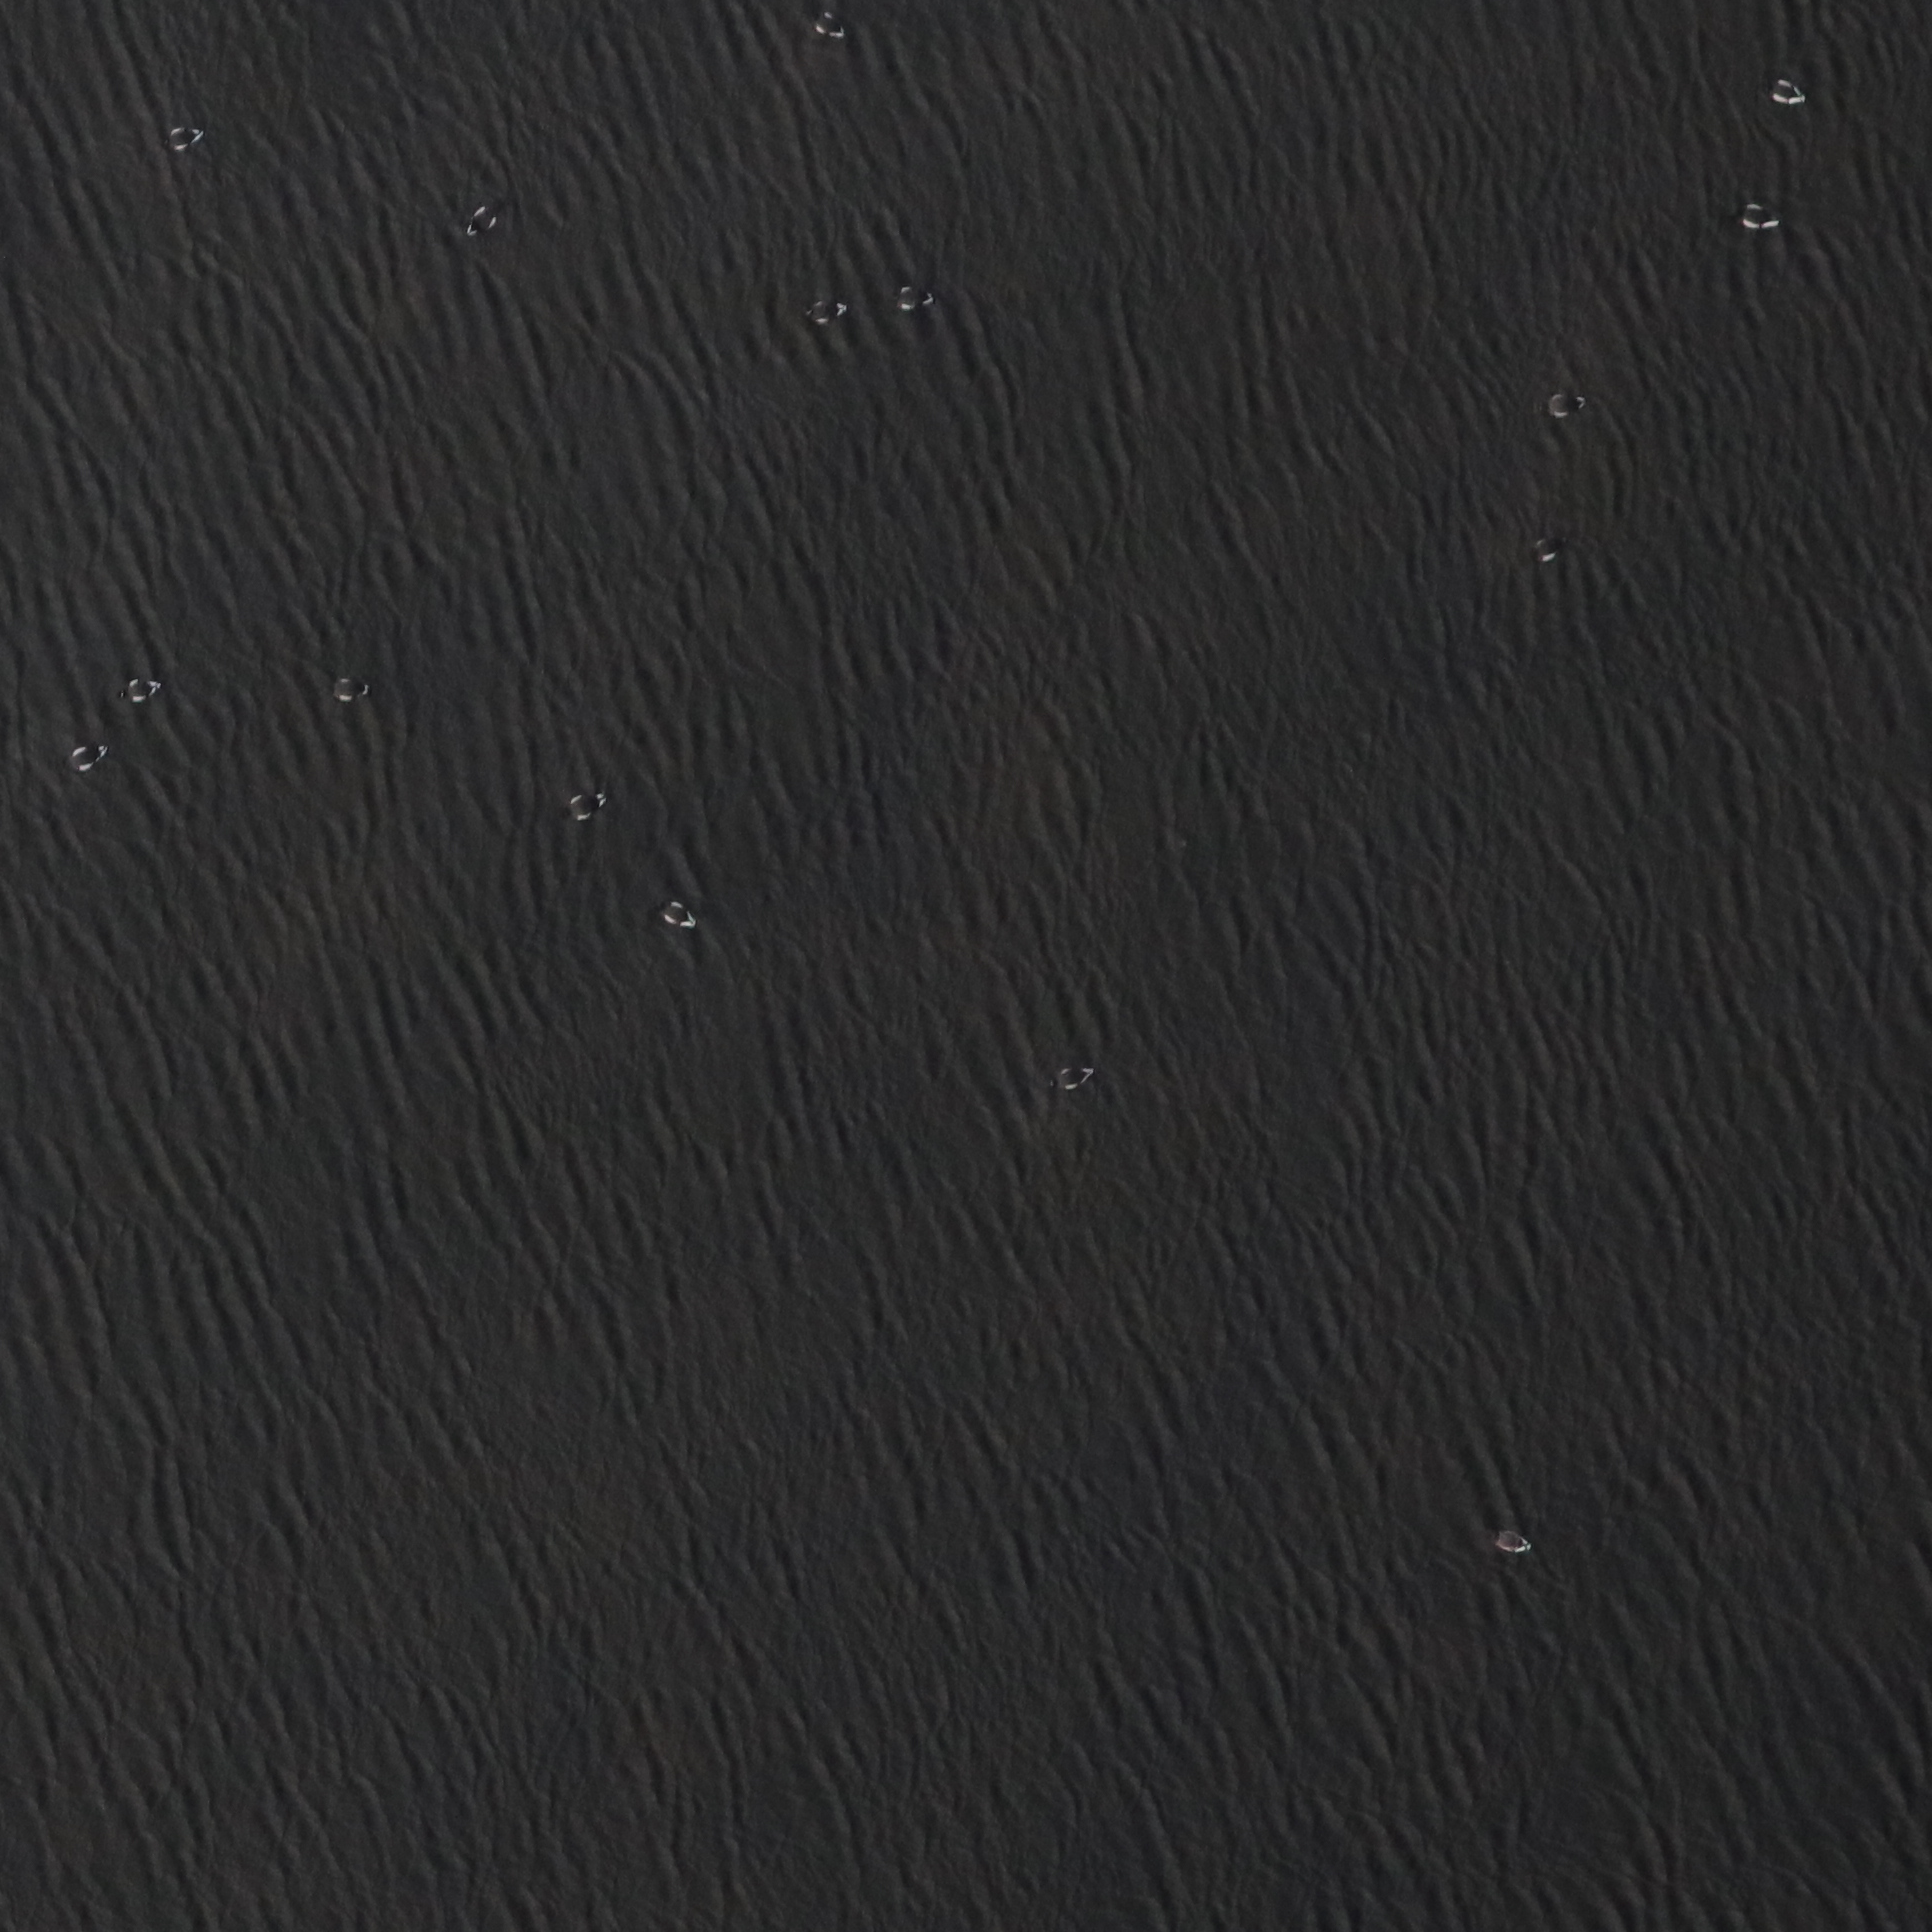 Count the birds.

16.